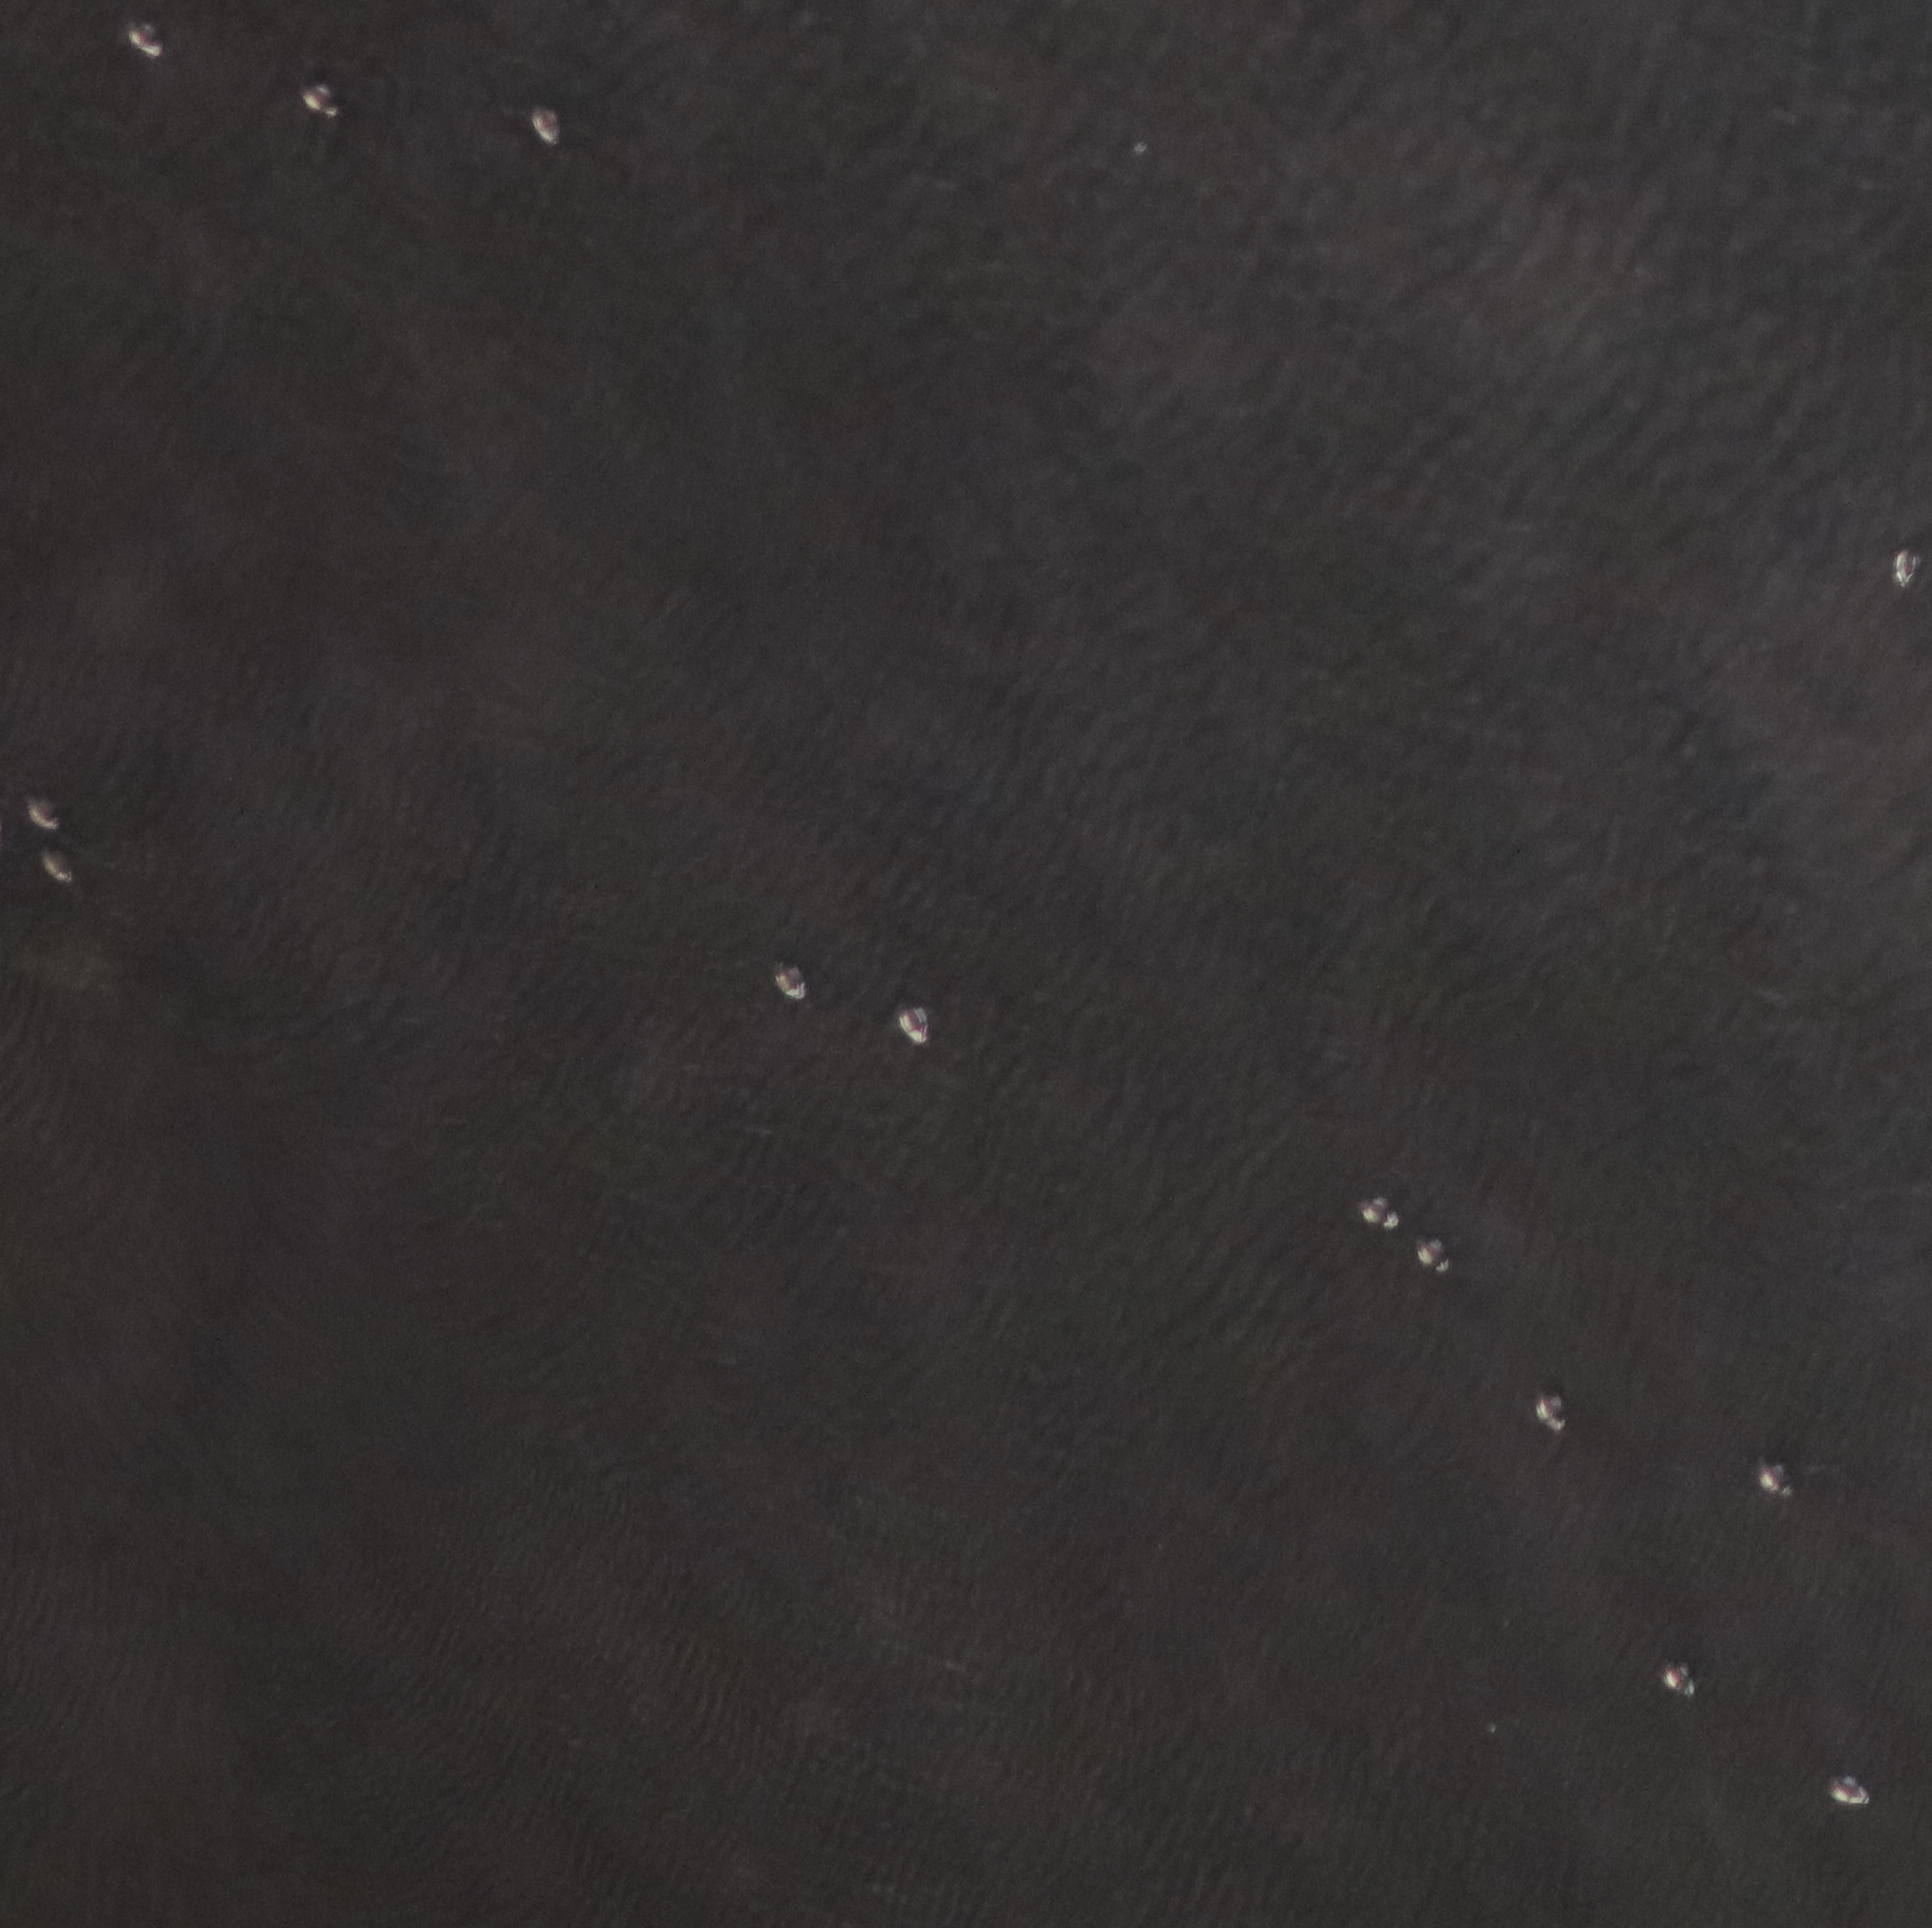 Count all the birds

14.